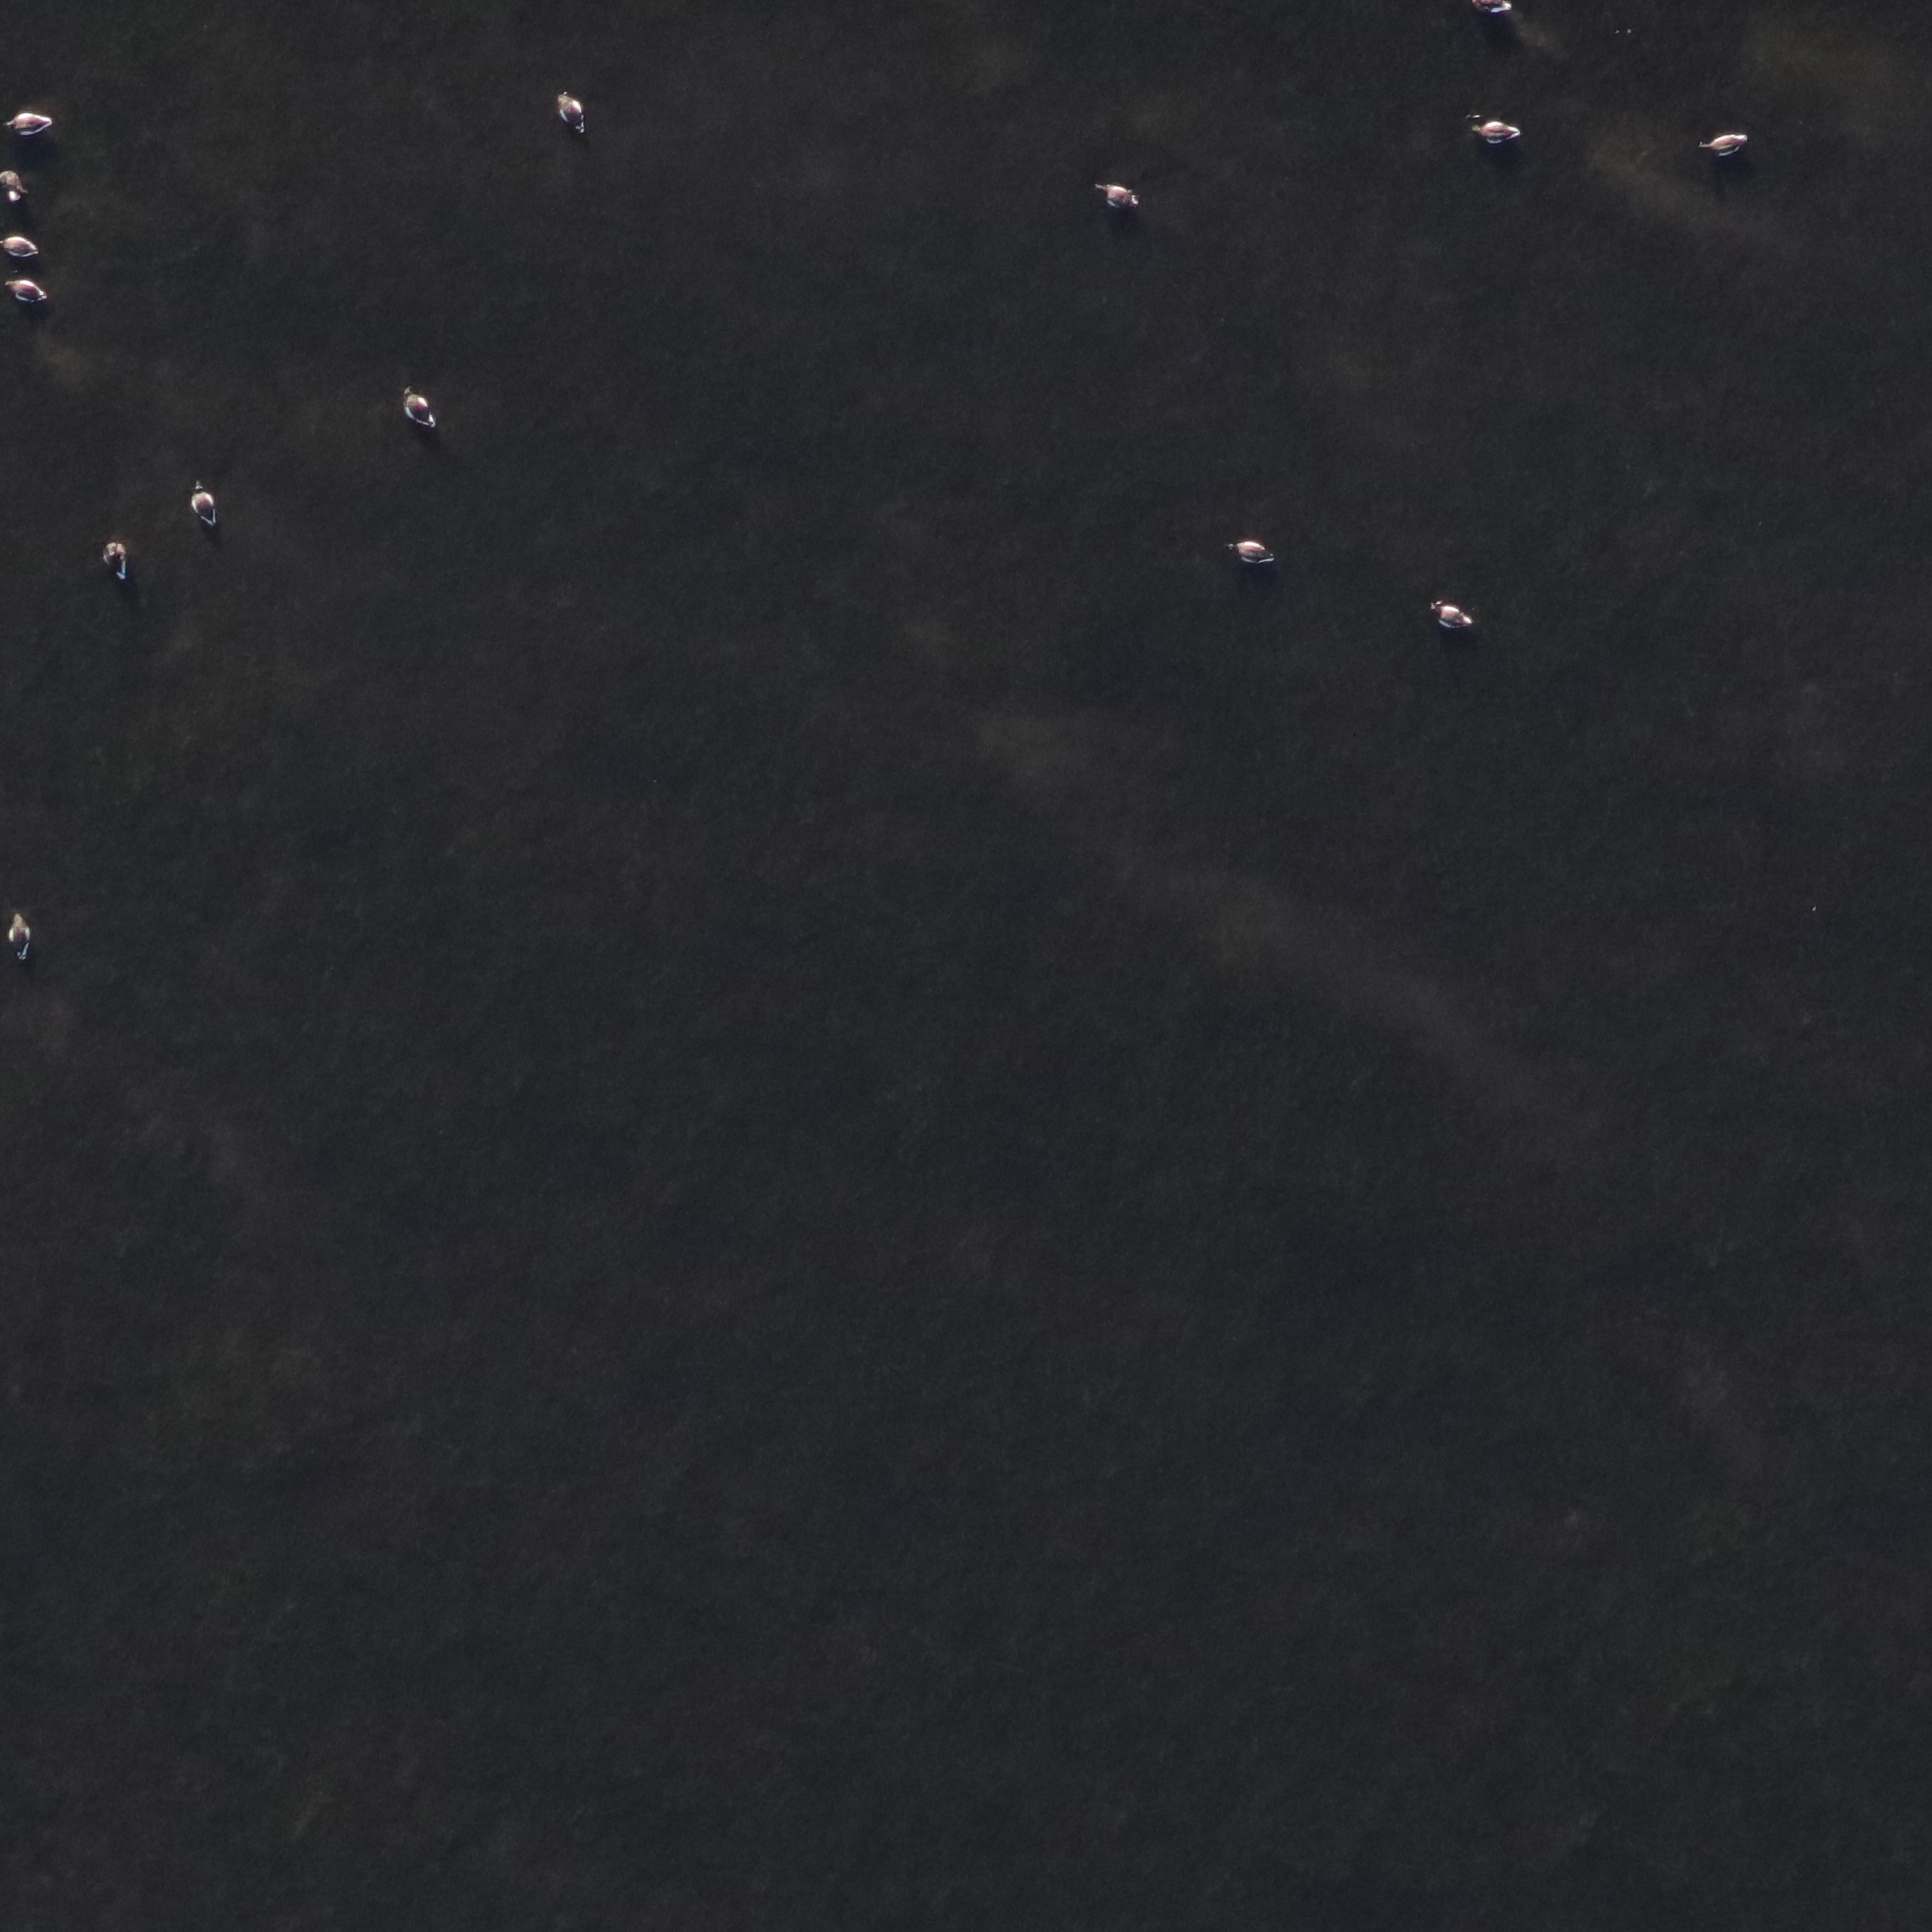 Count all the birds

14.